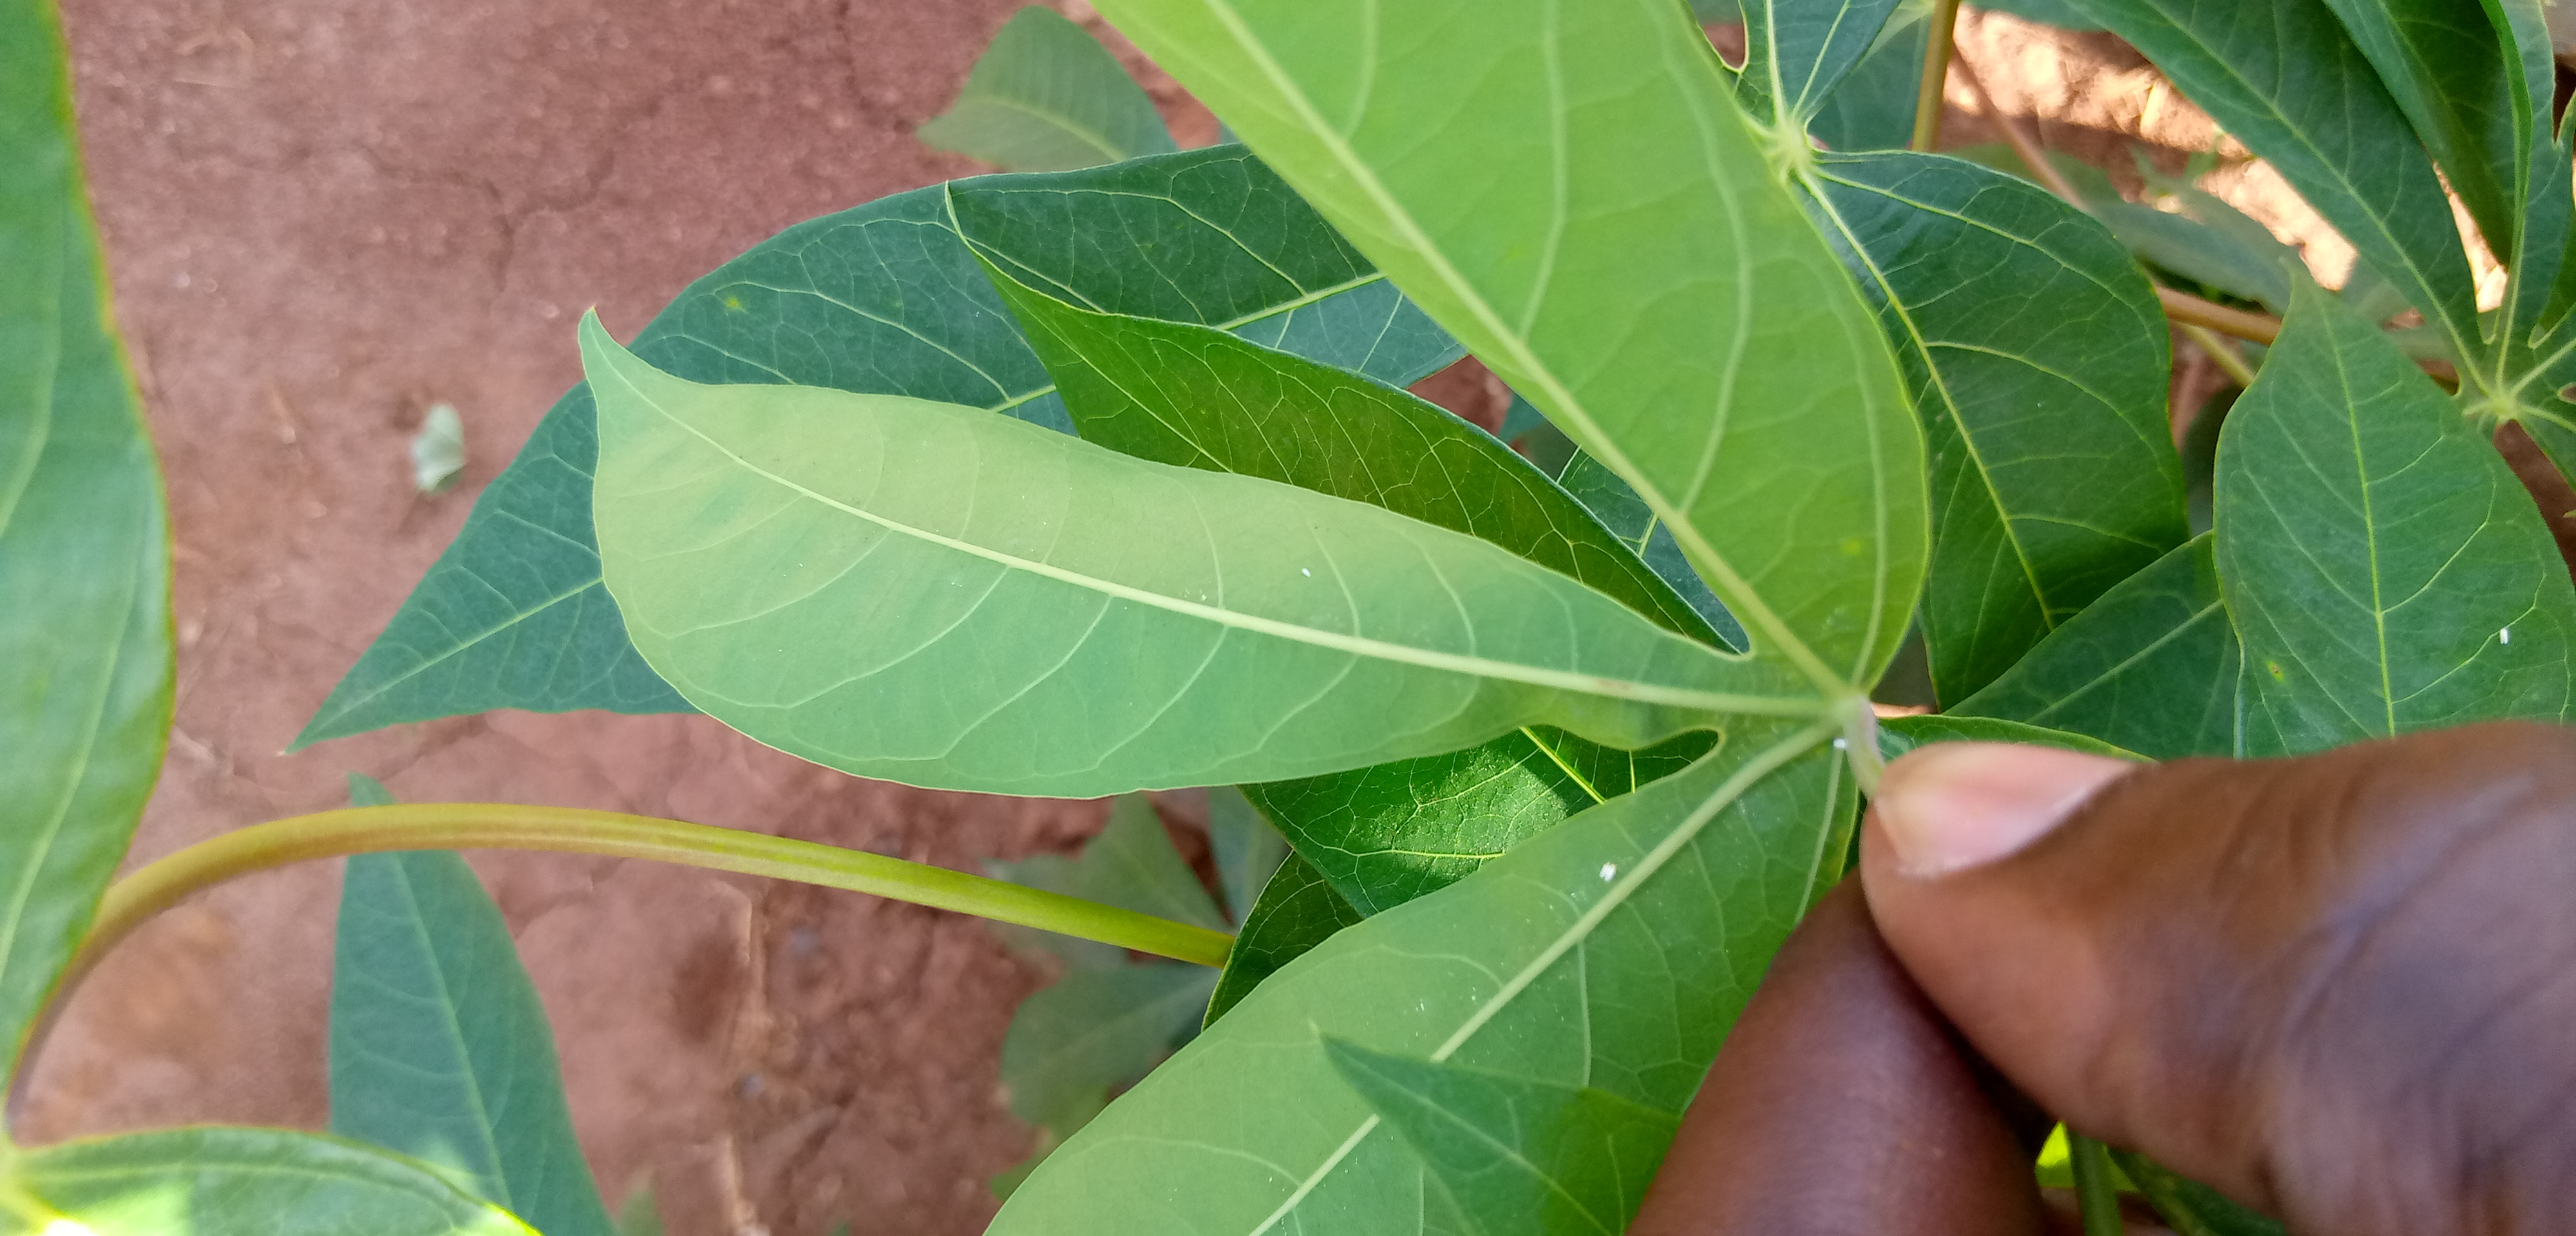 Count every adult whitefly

4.